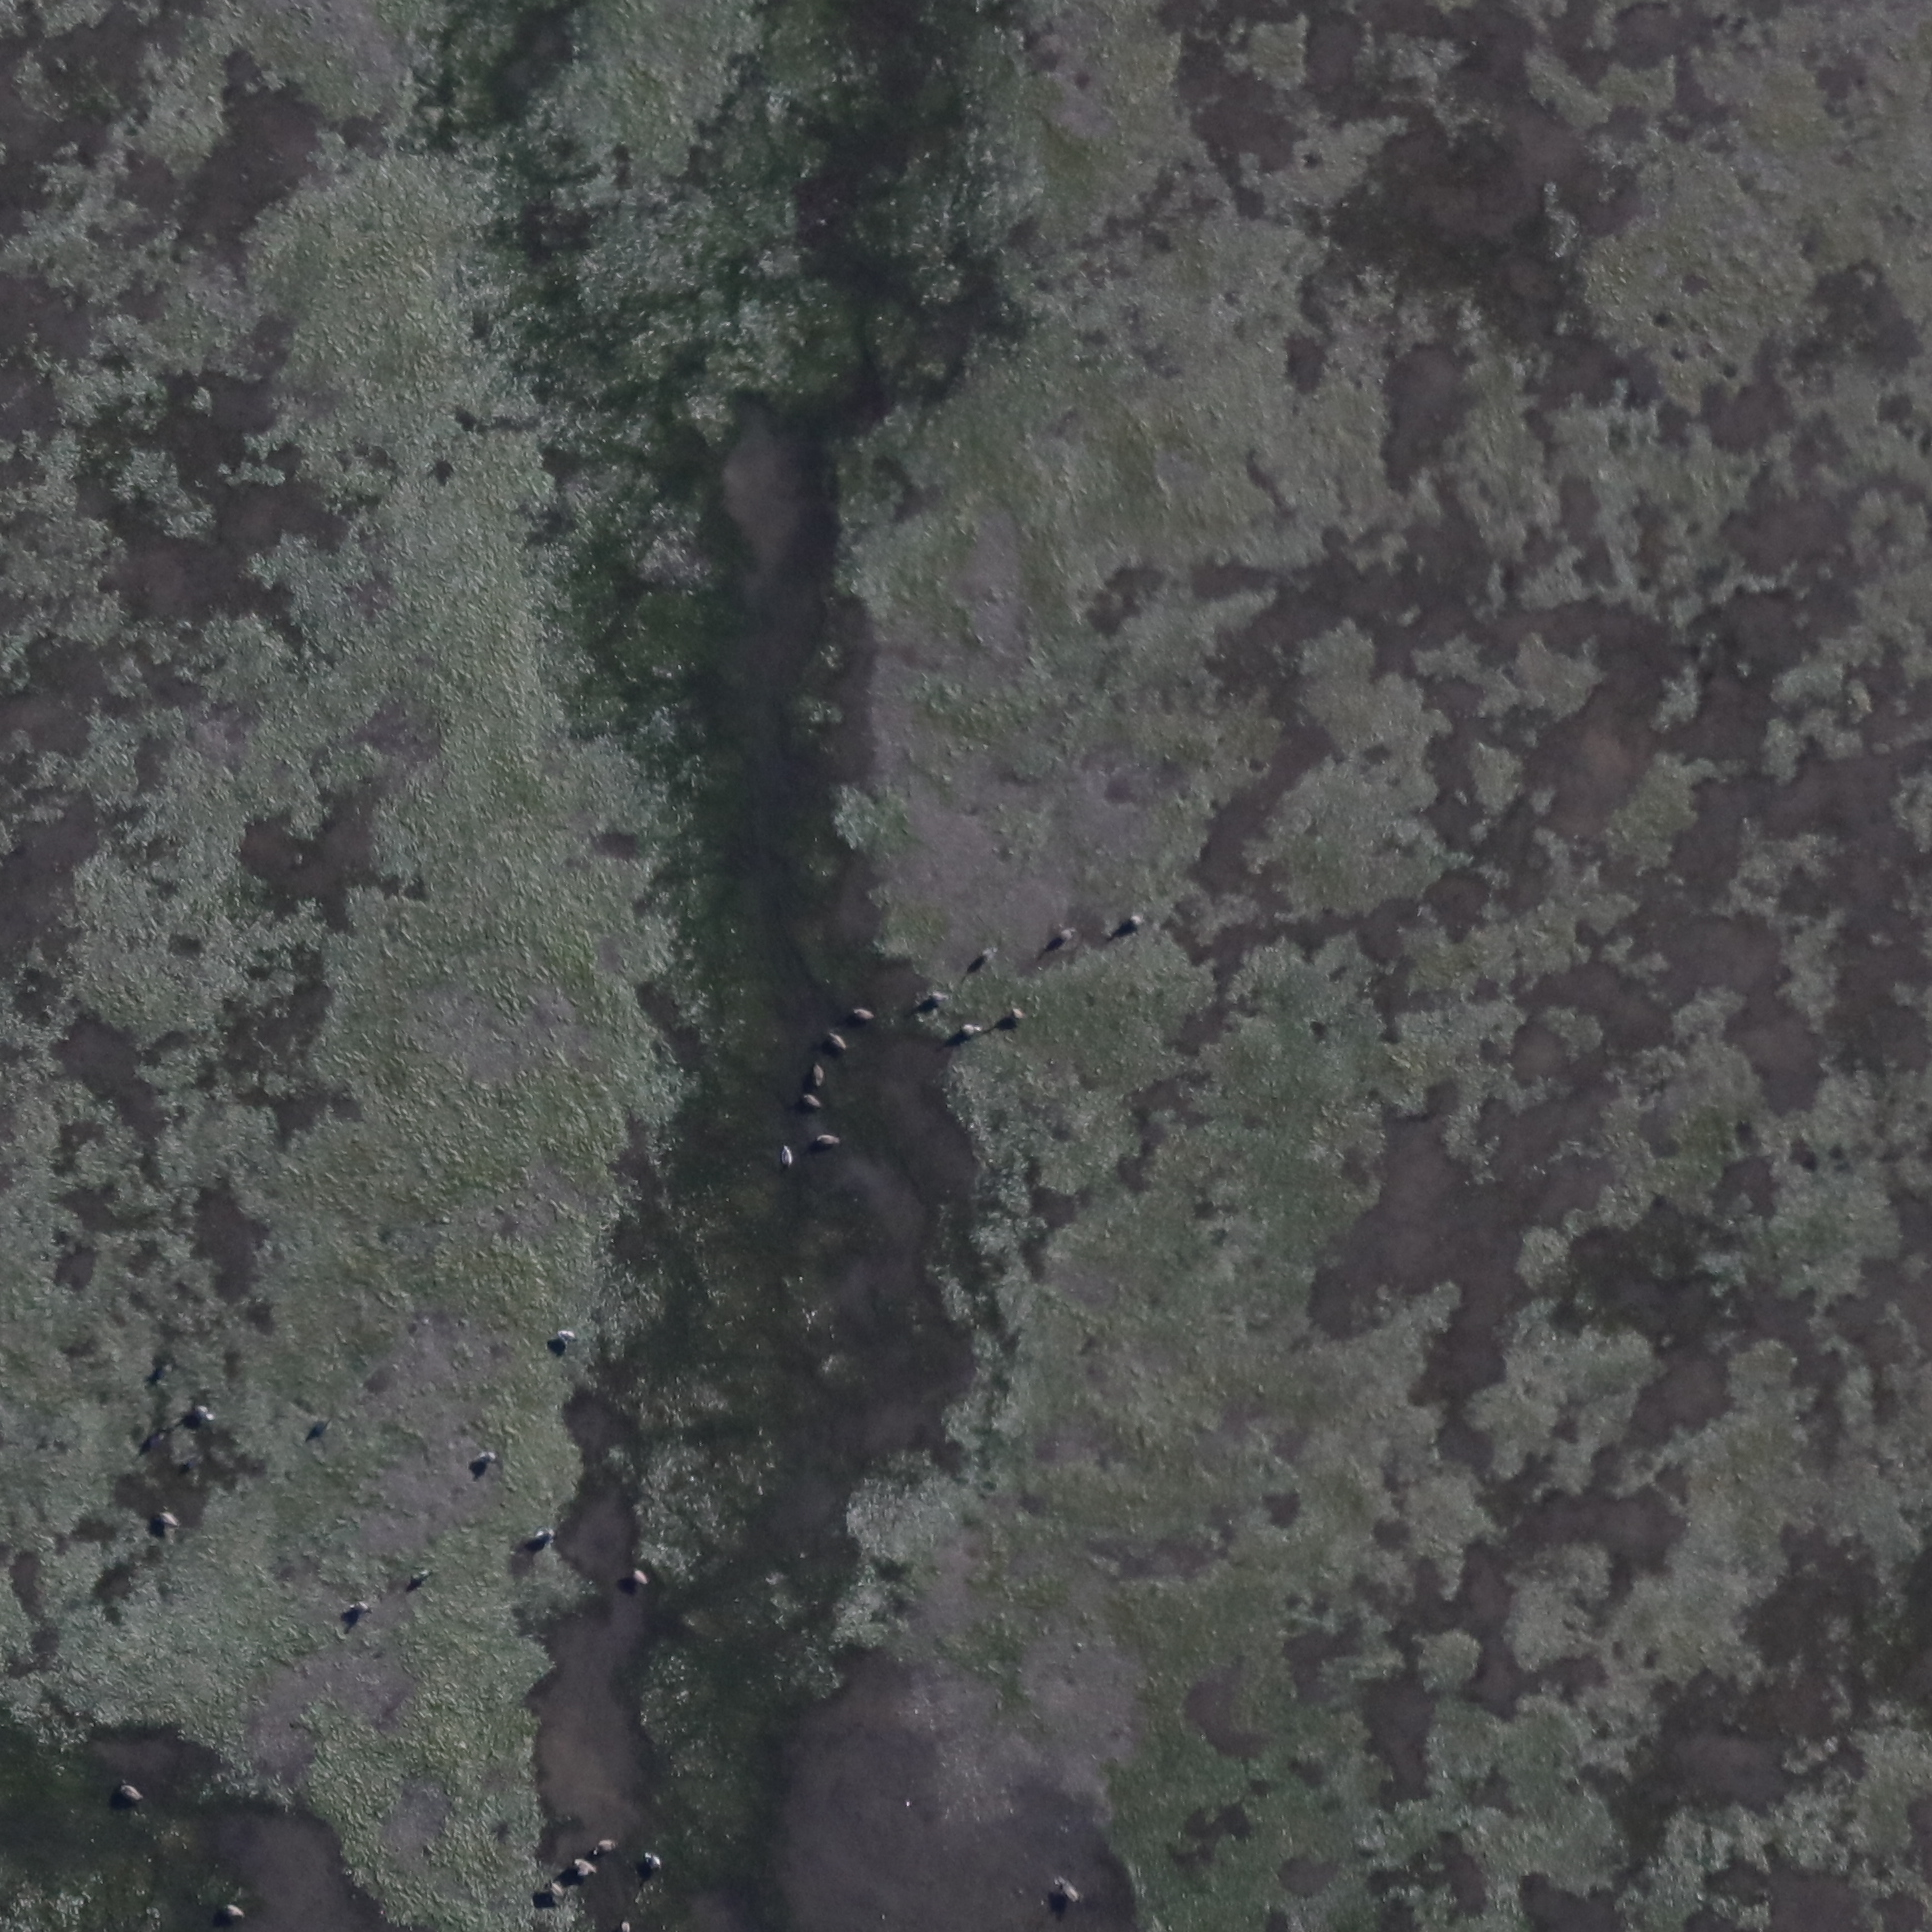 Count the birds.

32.